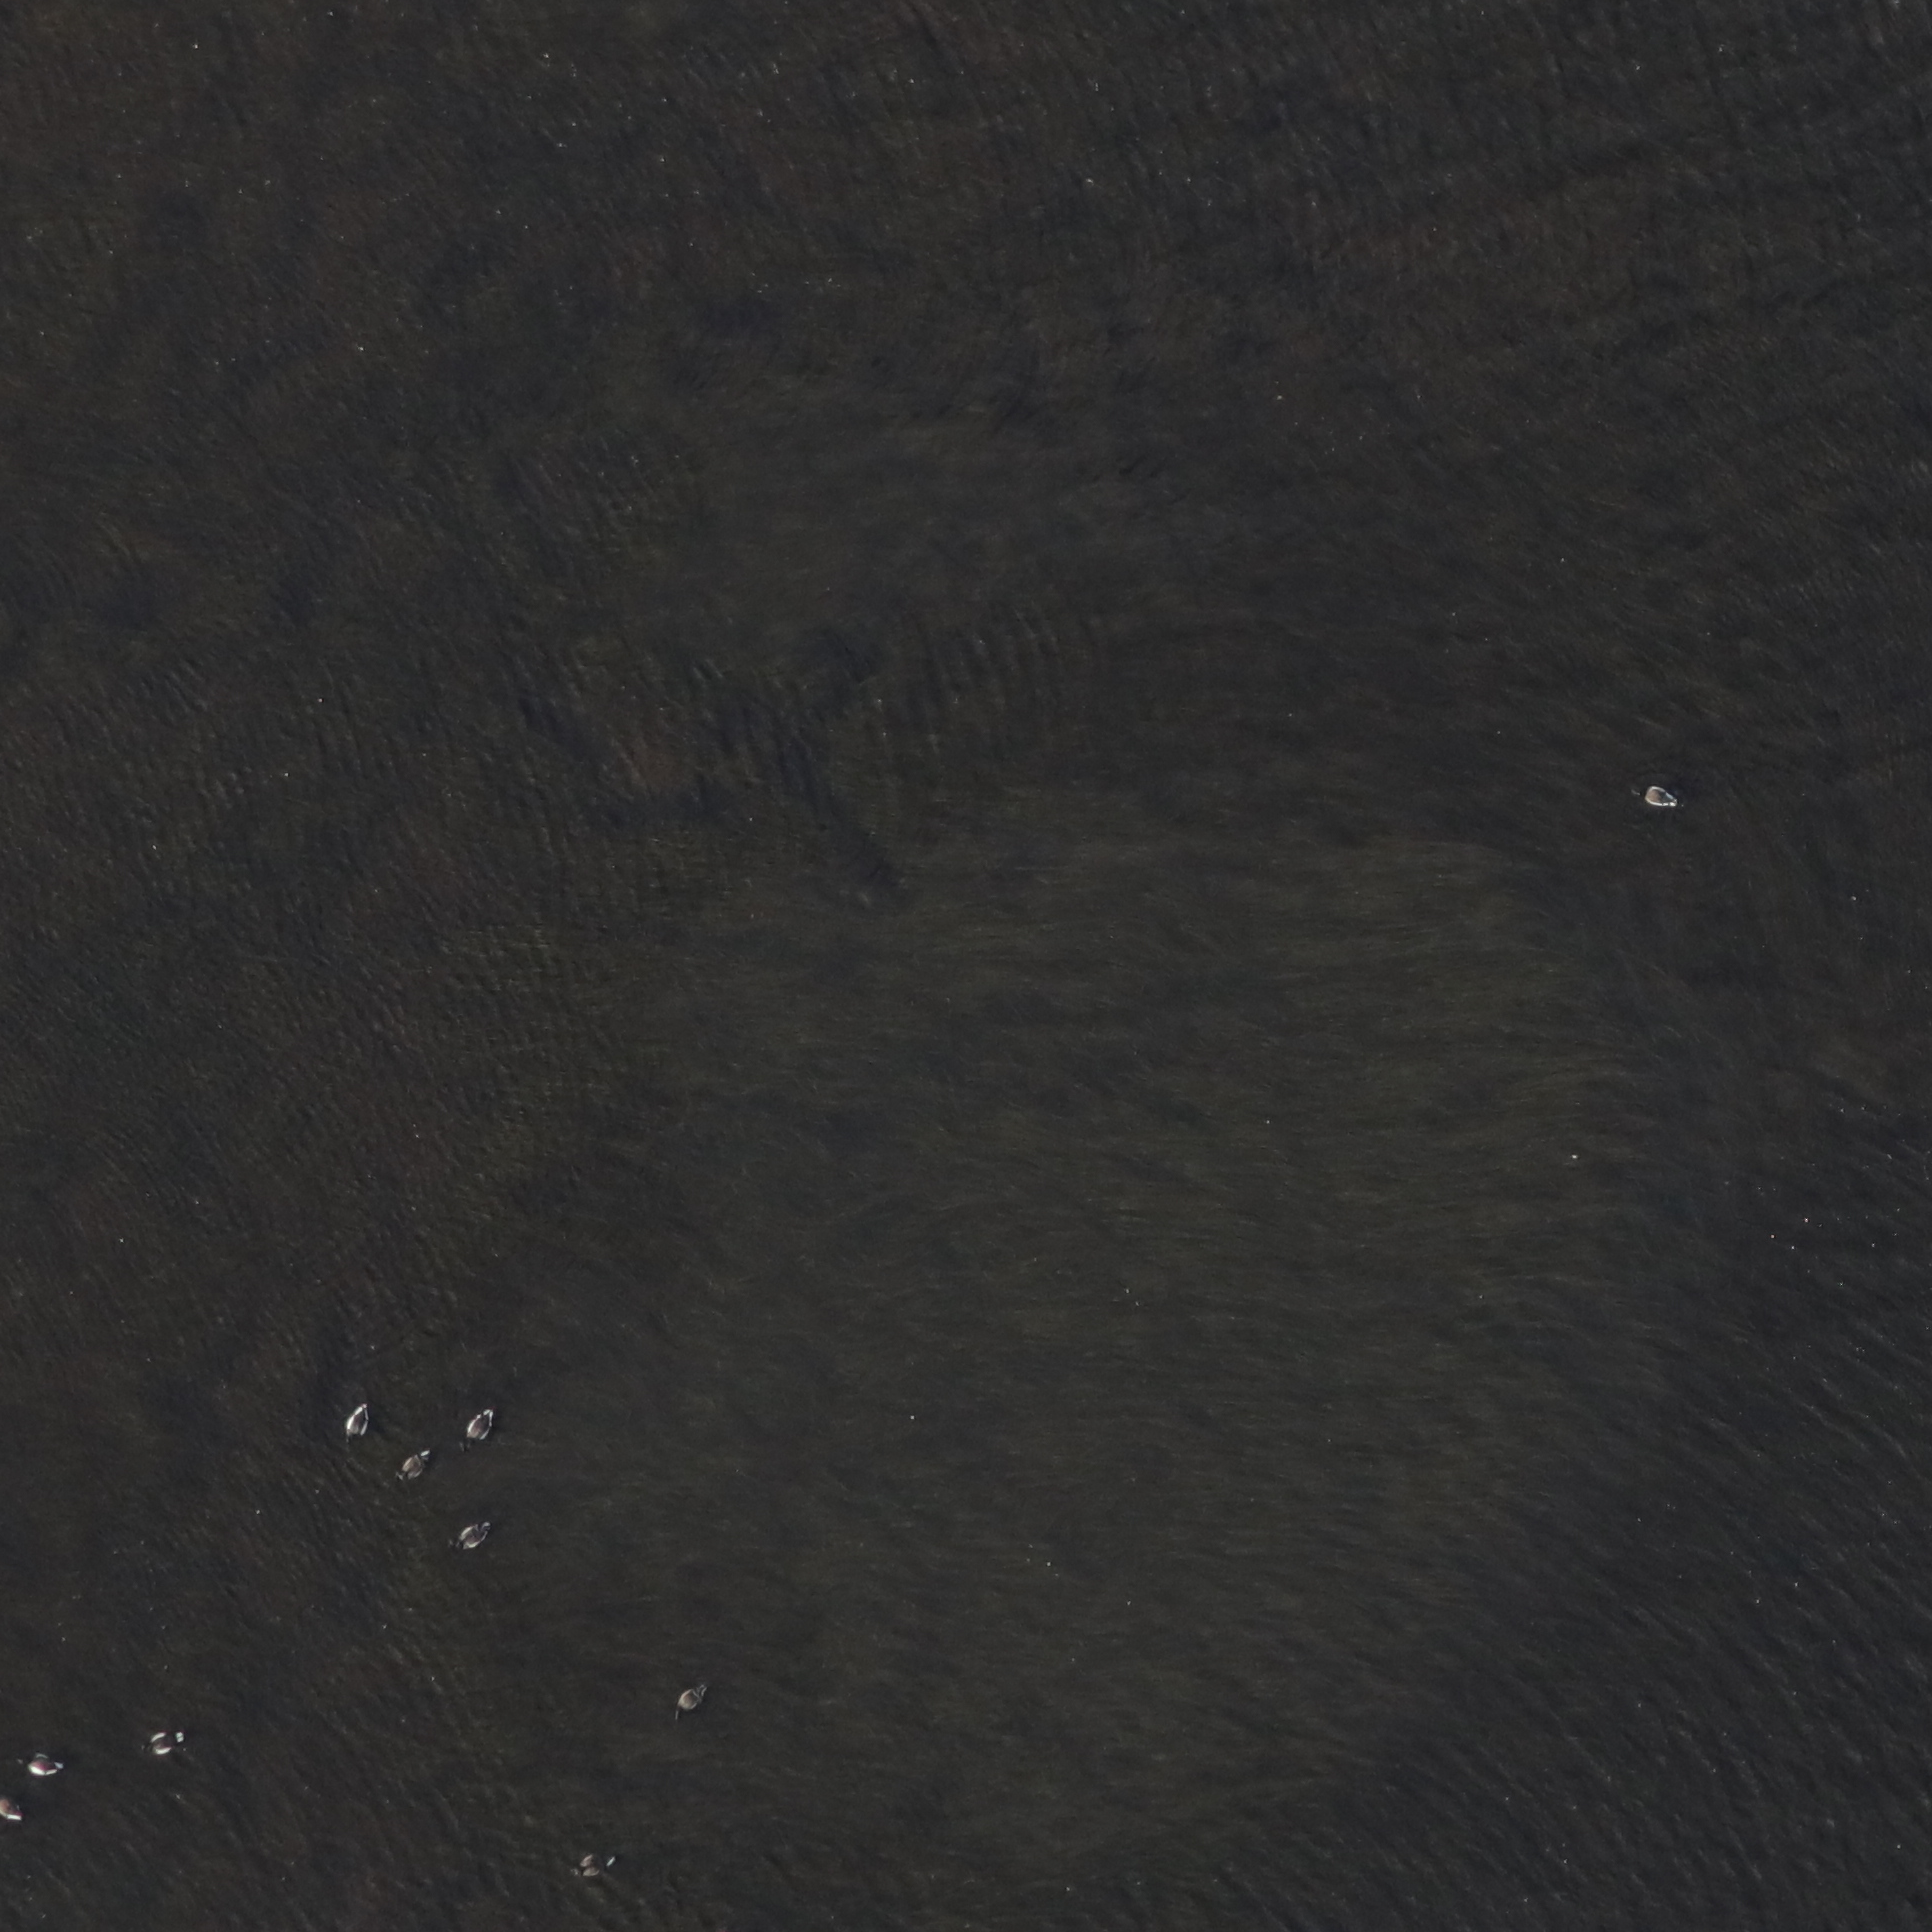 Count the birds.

10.